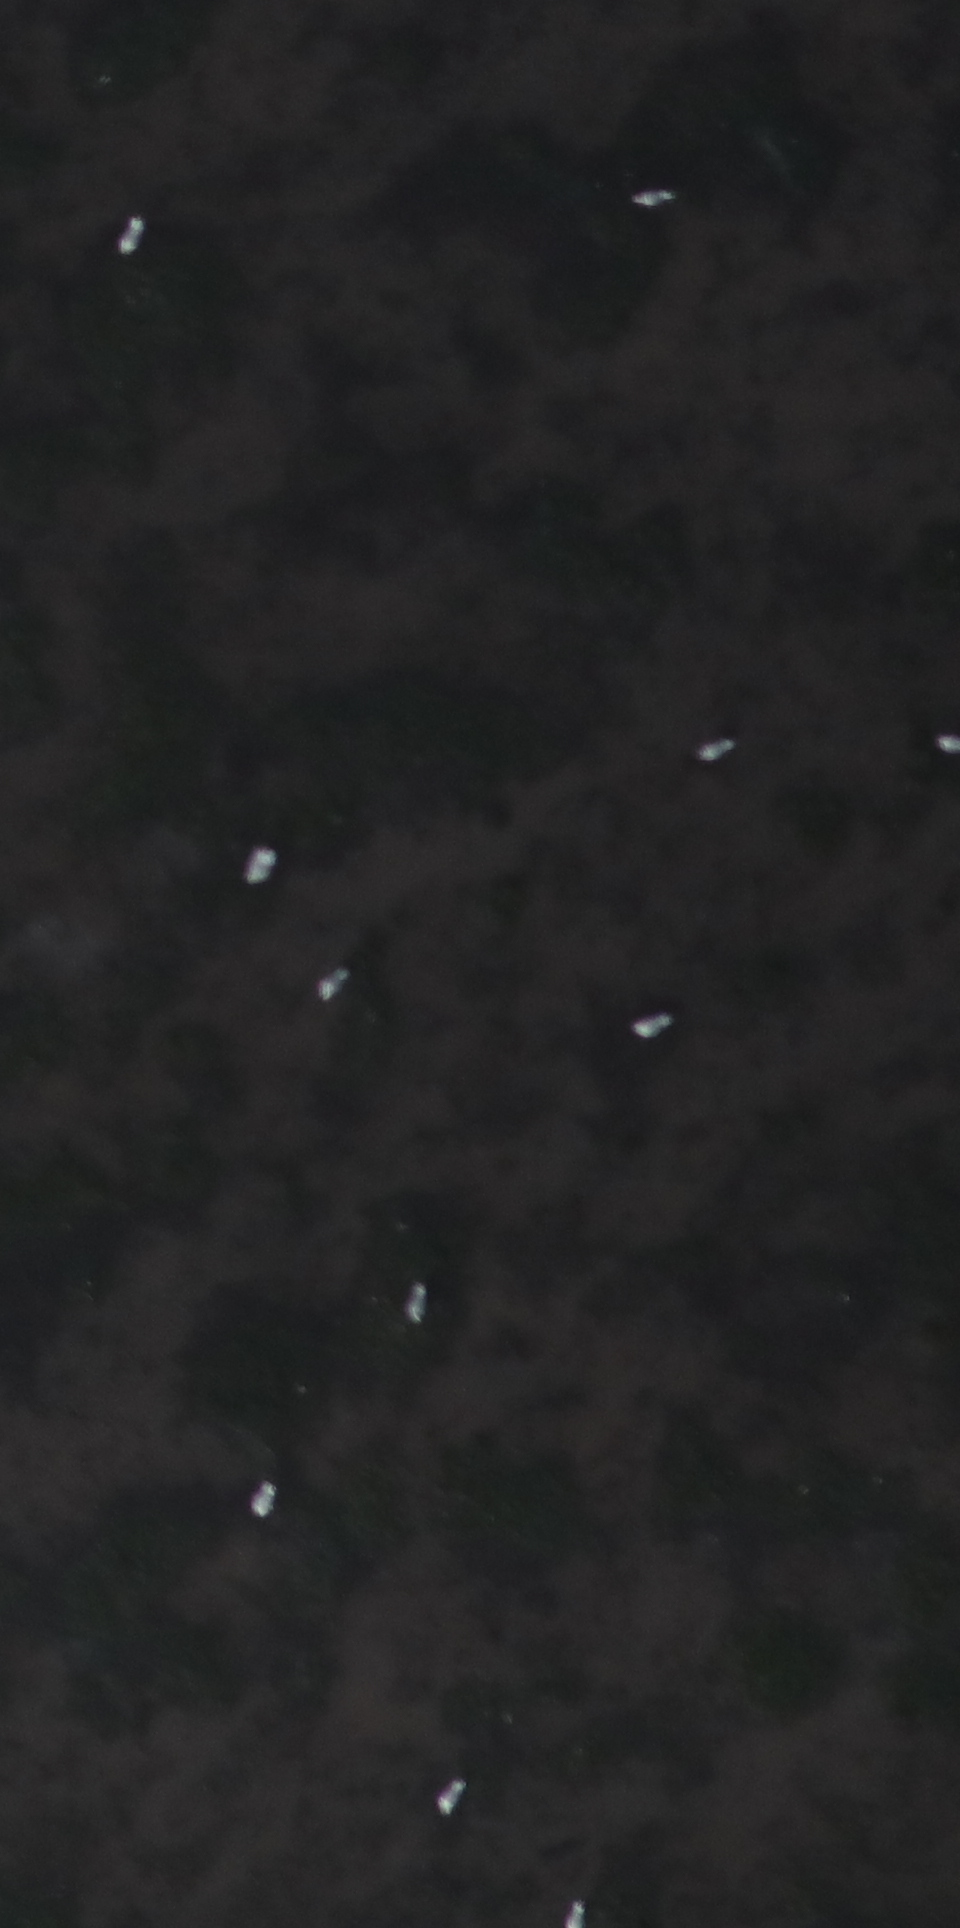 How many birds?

10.